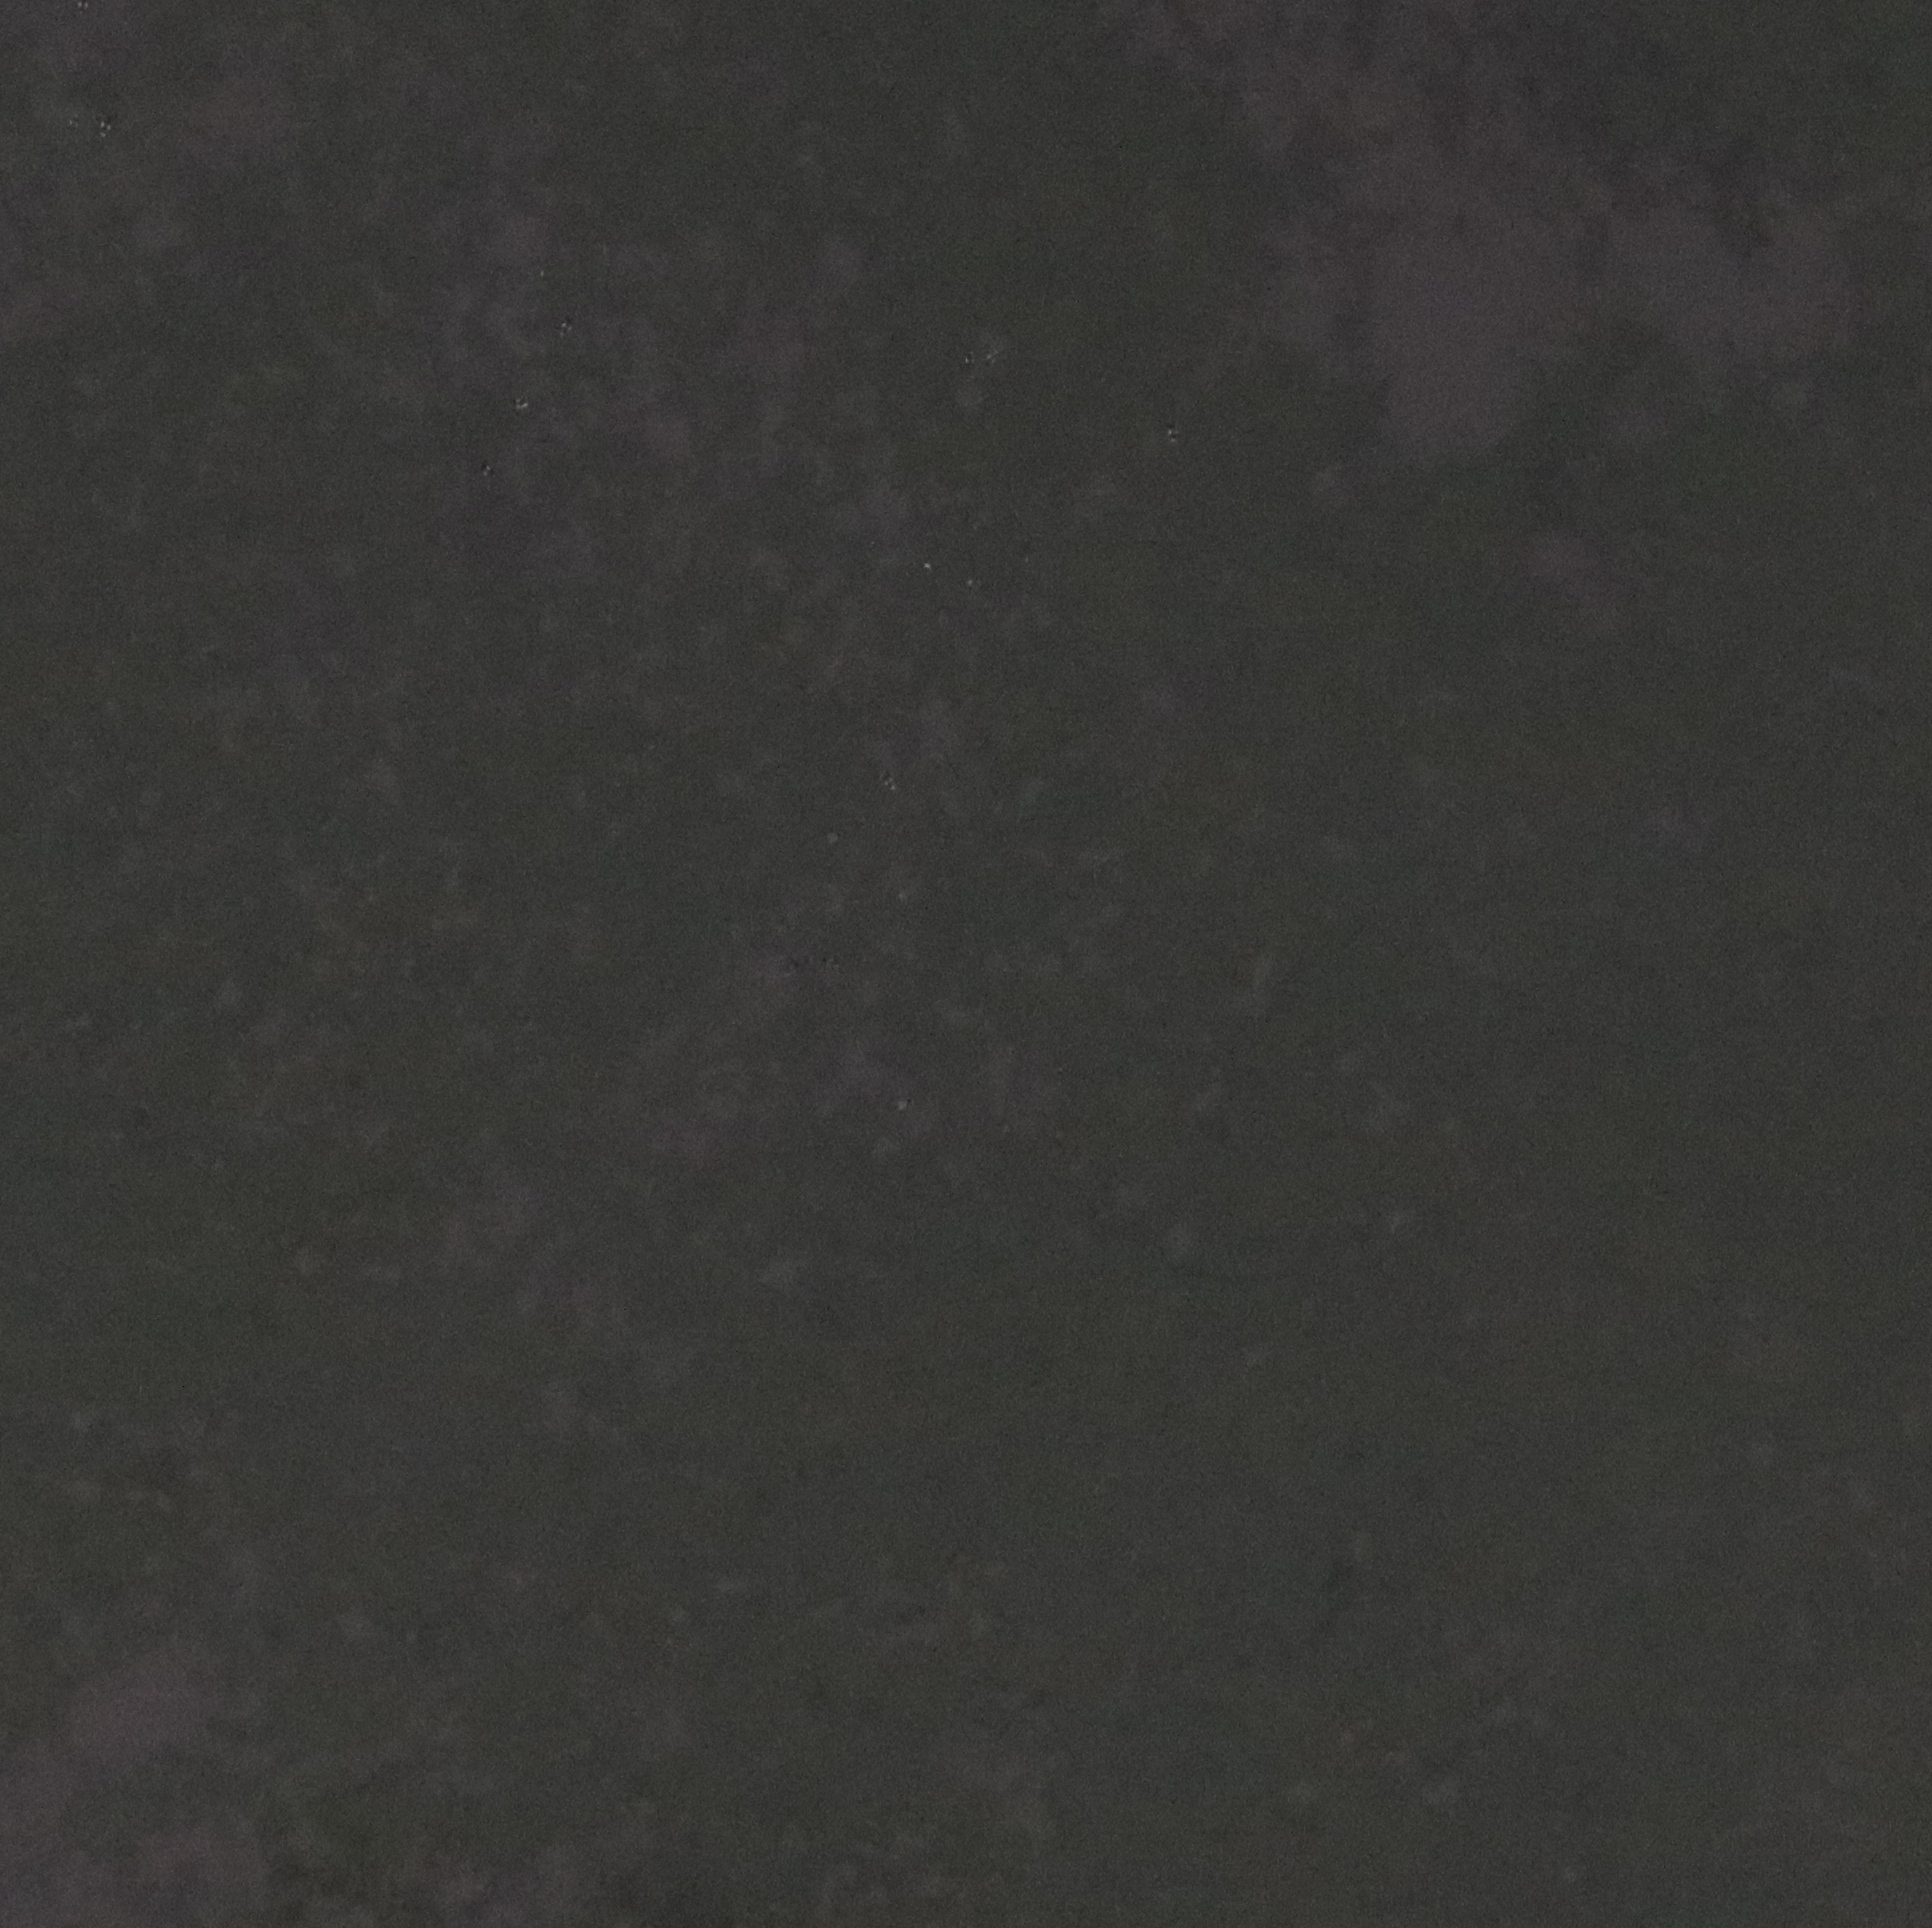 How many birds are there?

17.